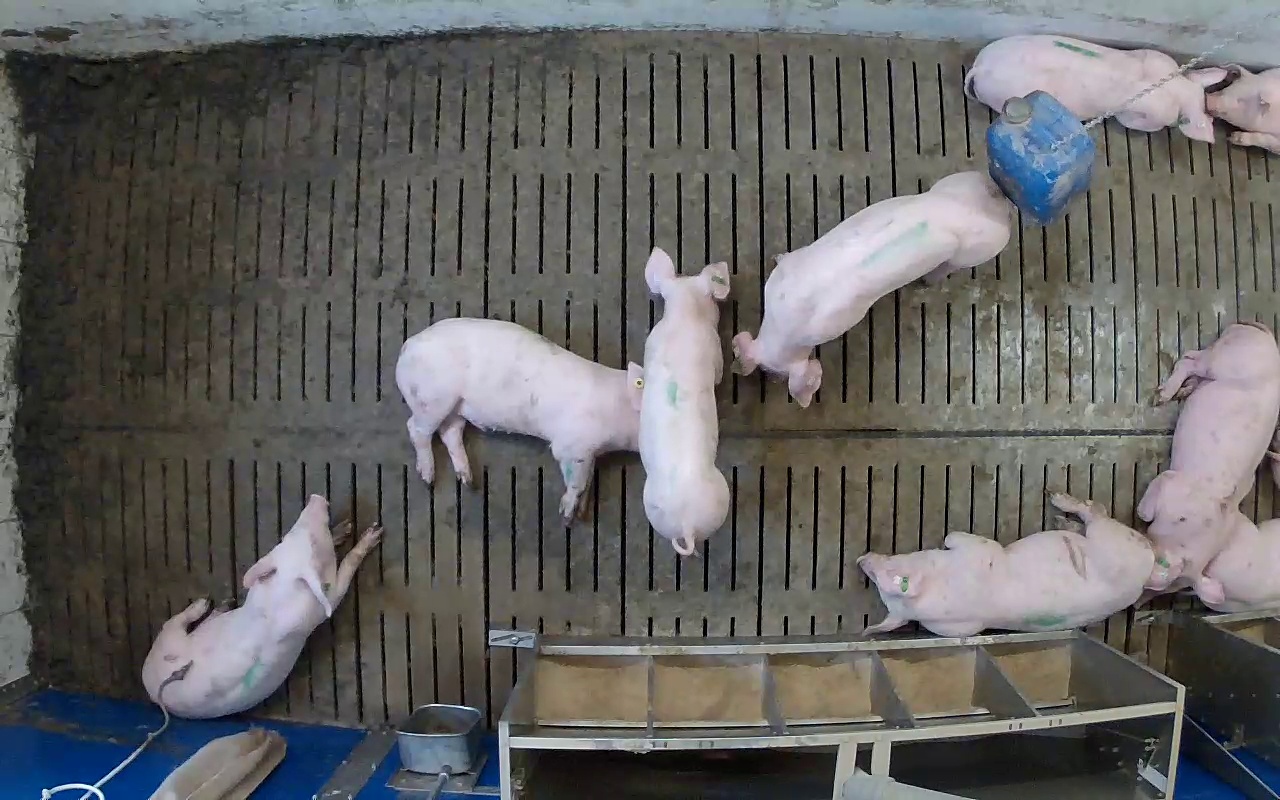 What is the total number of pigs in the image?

9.